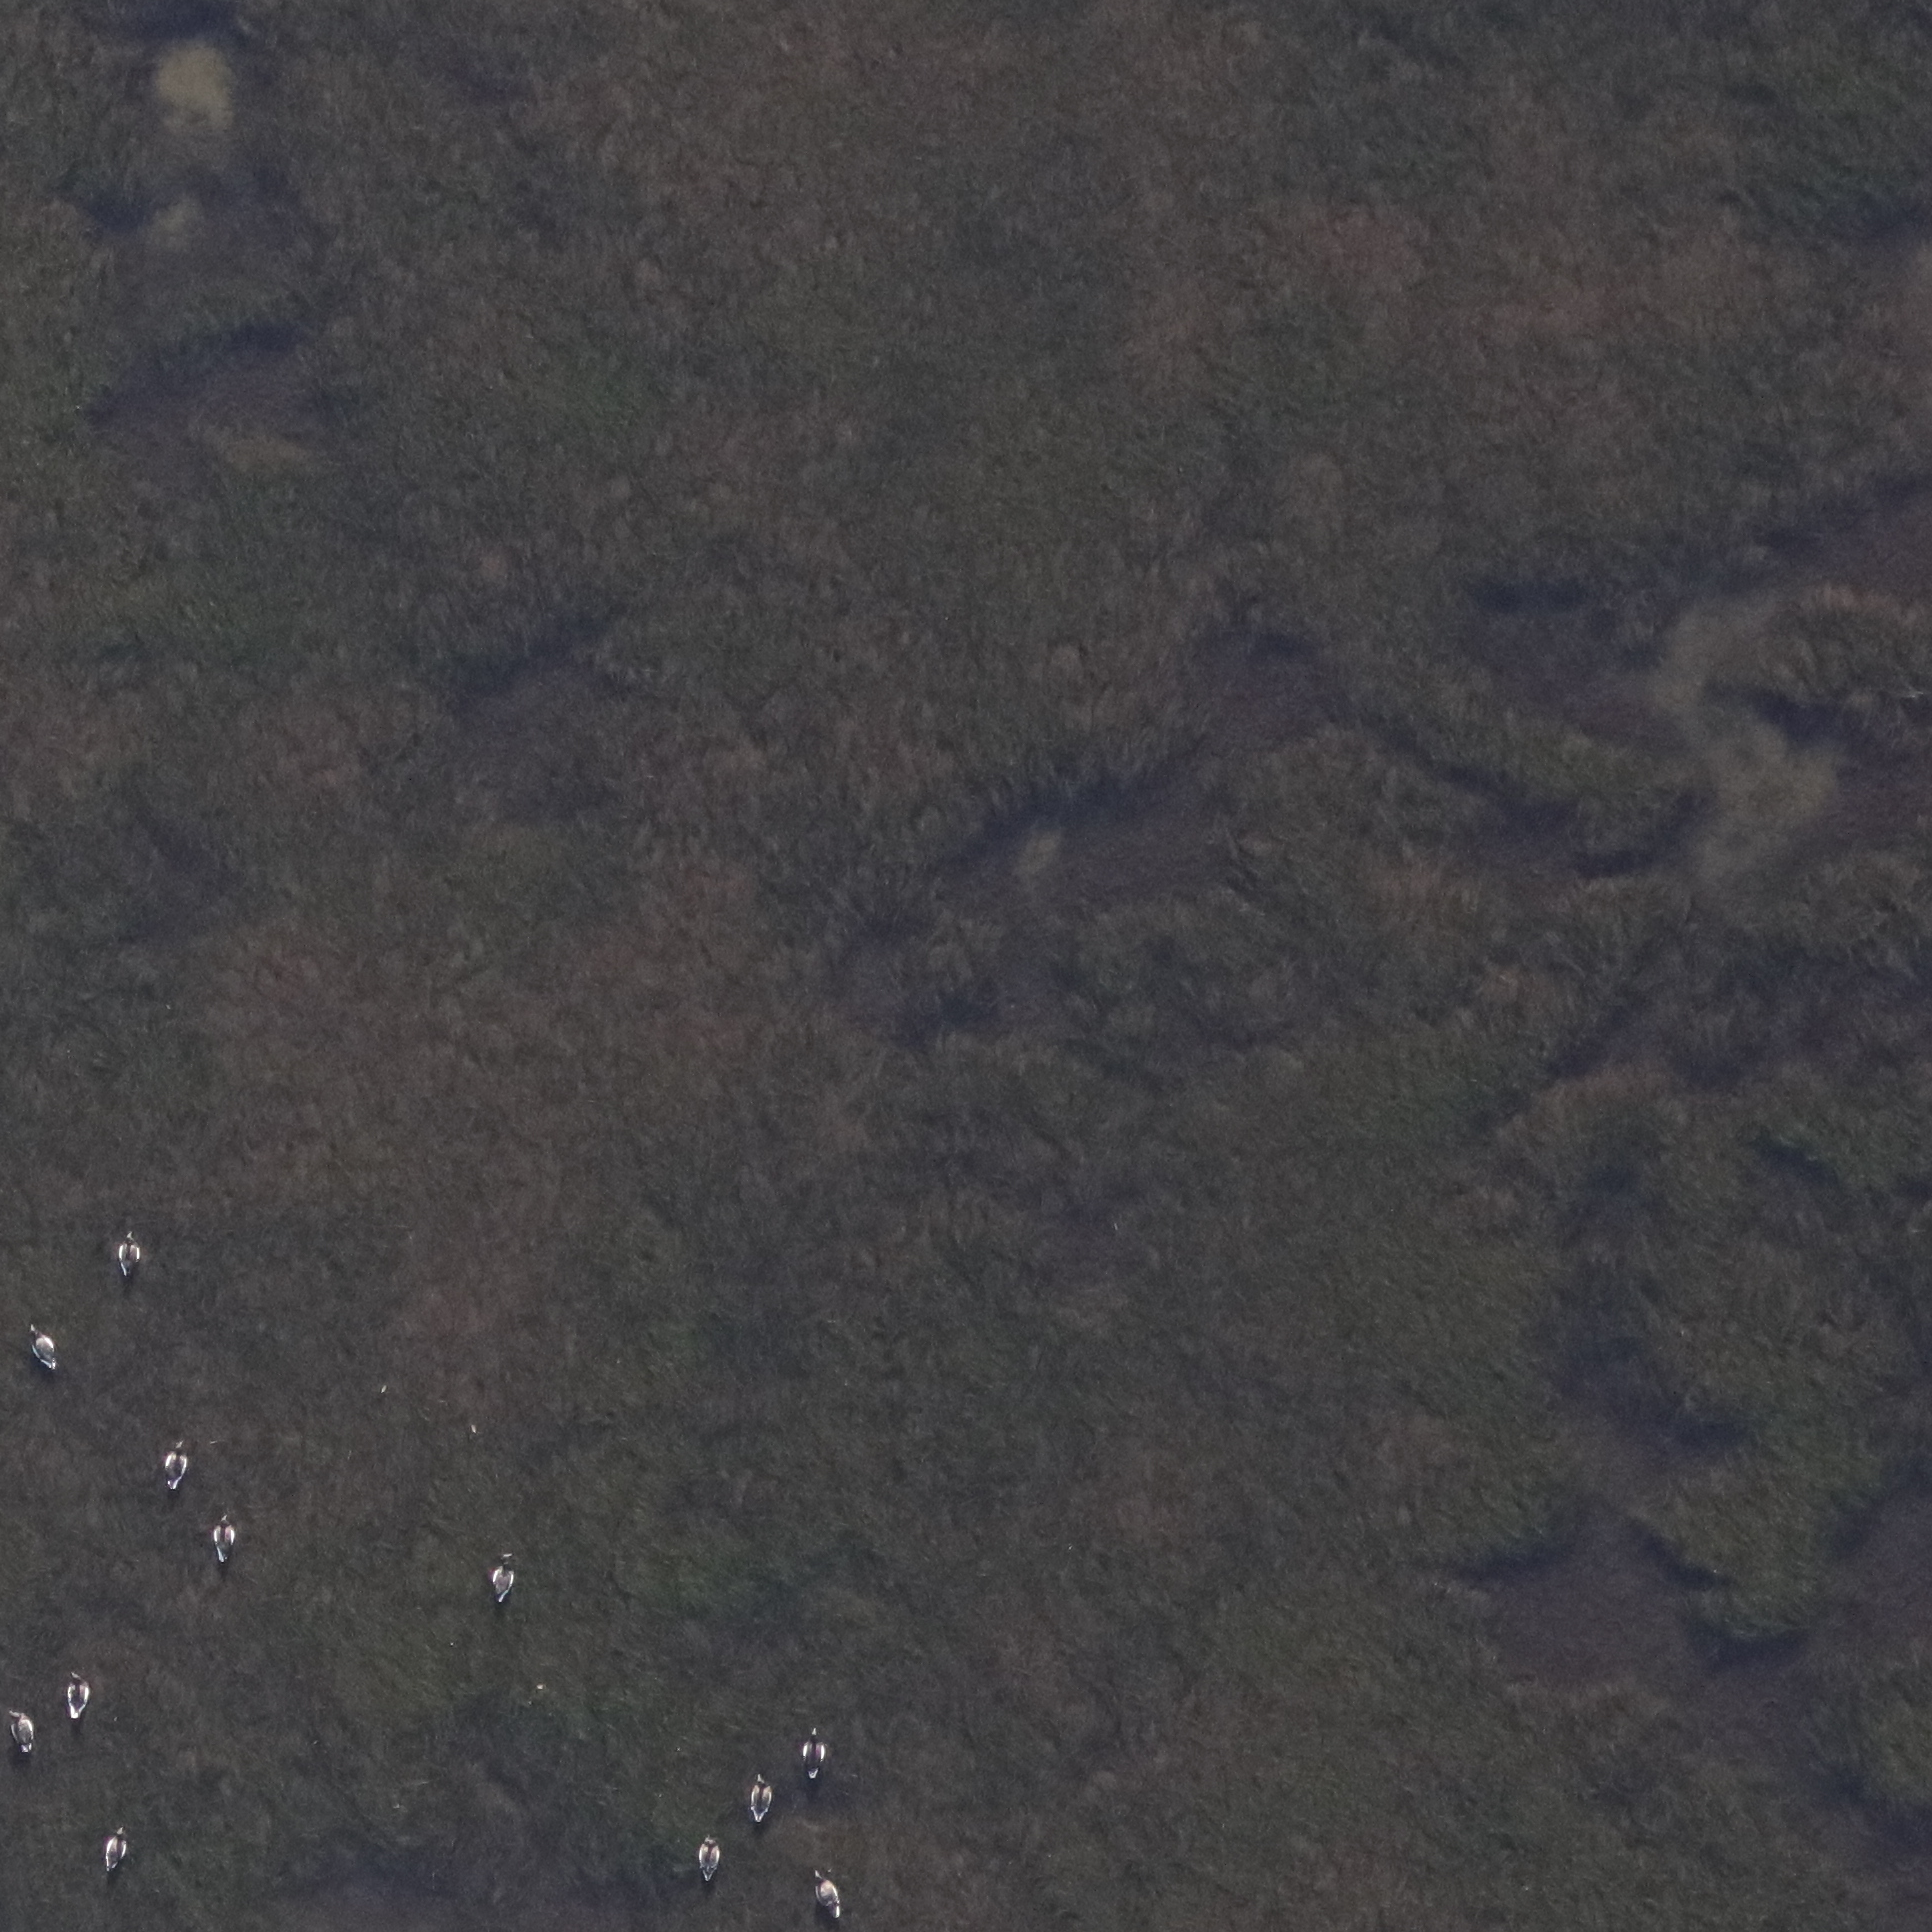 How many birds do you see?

12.